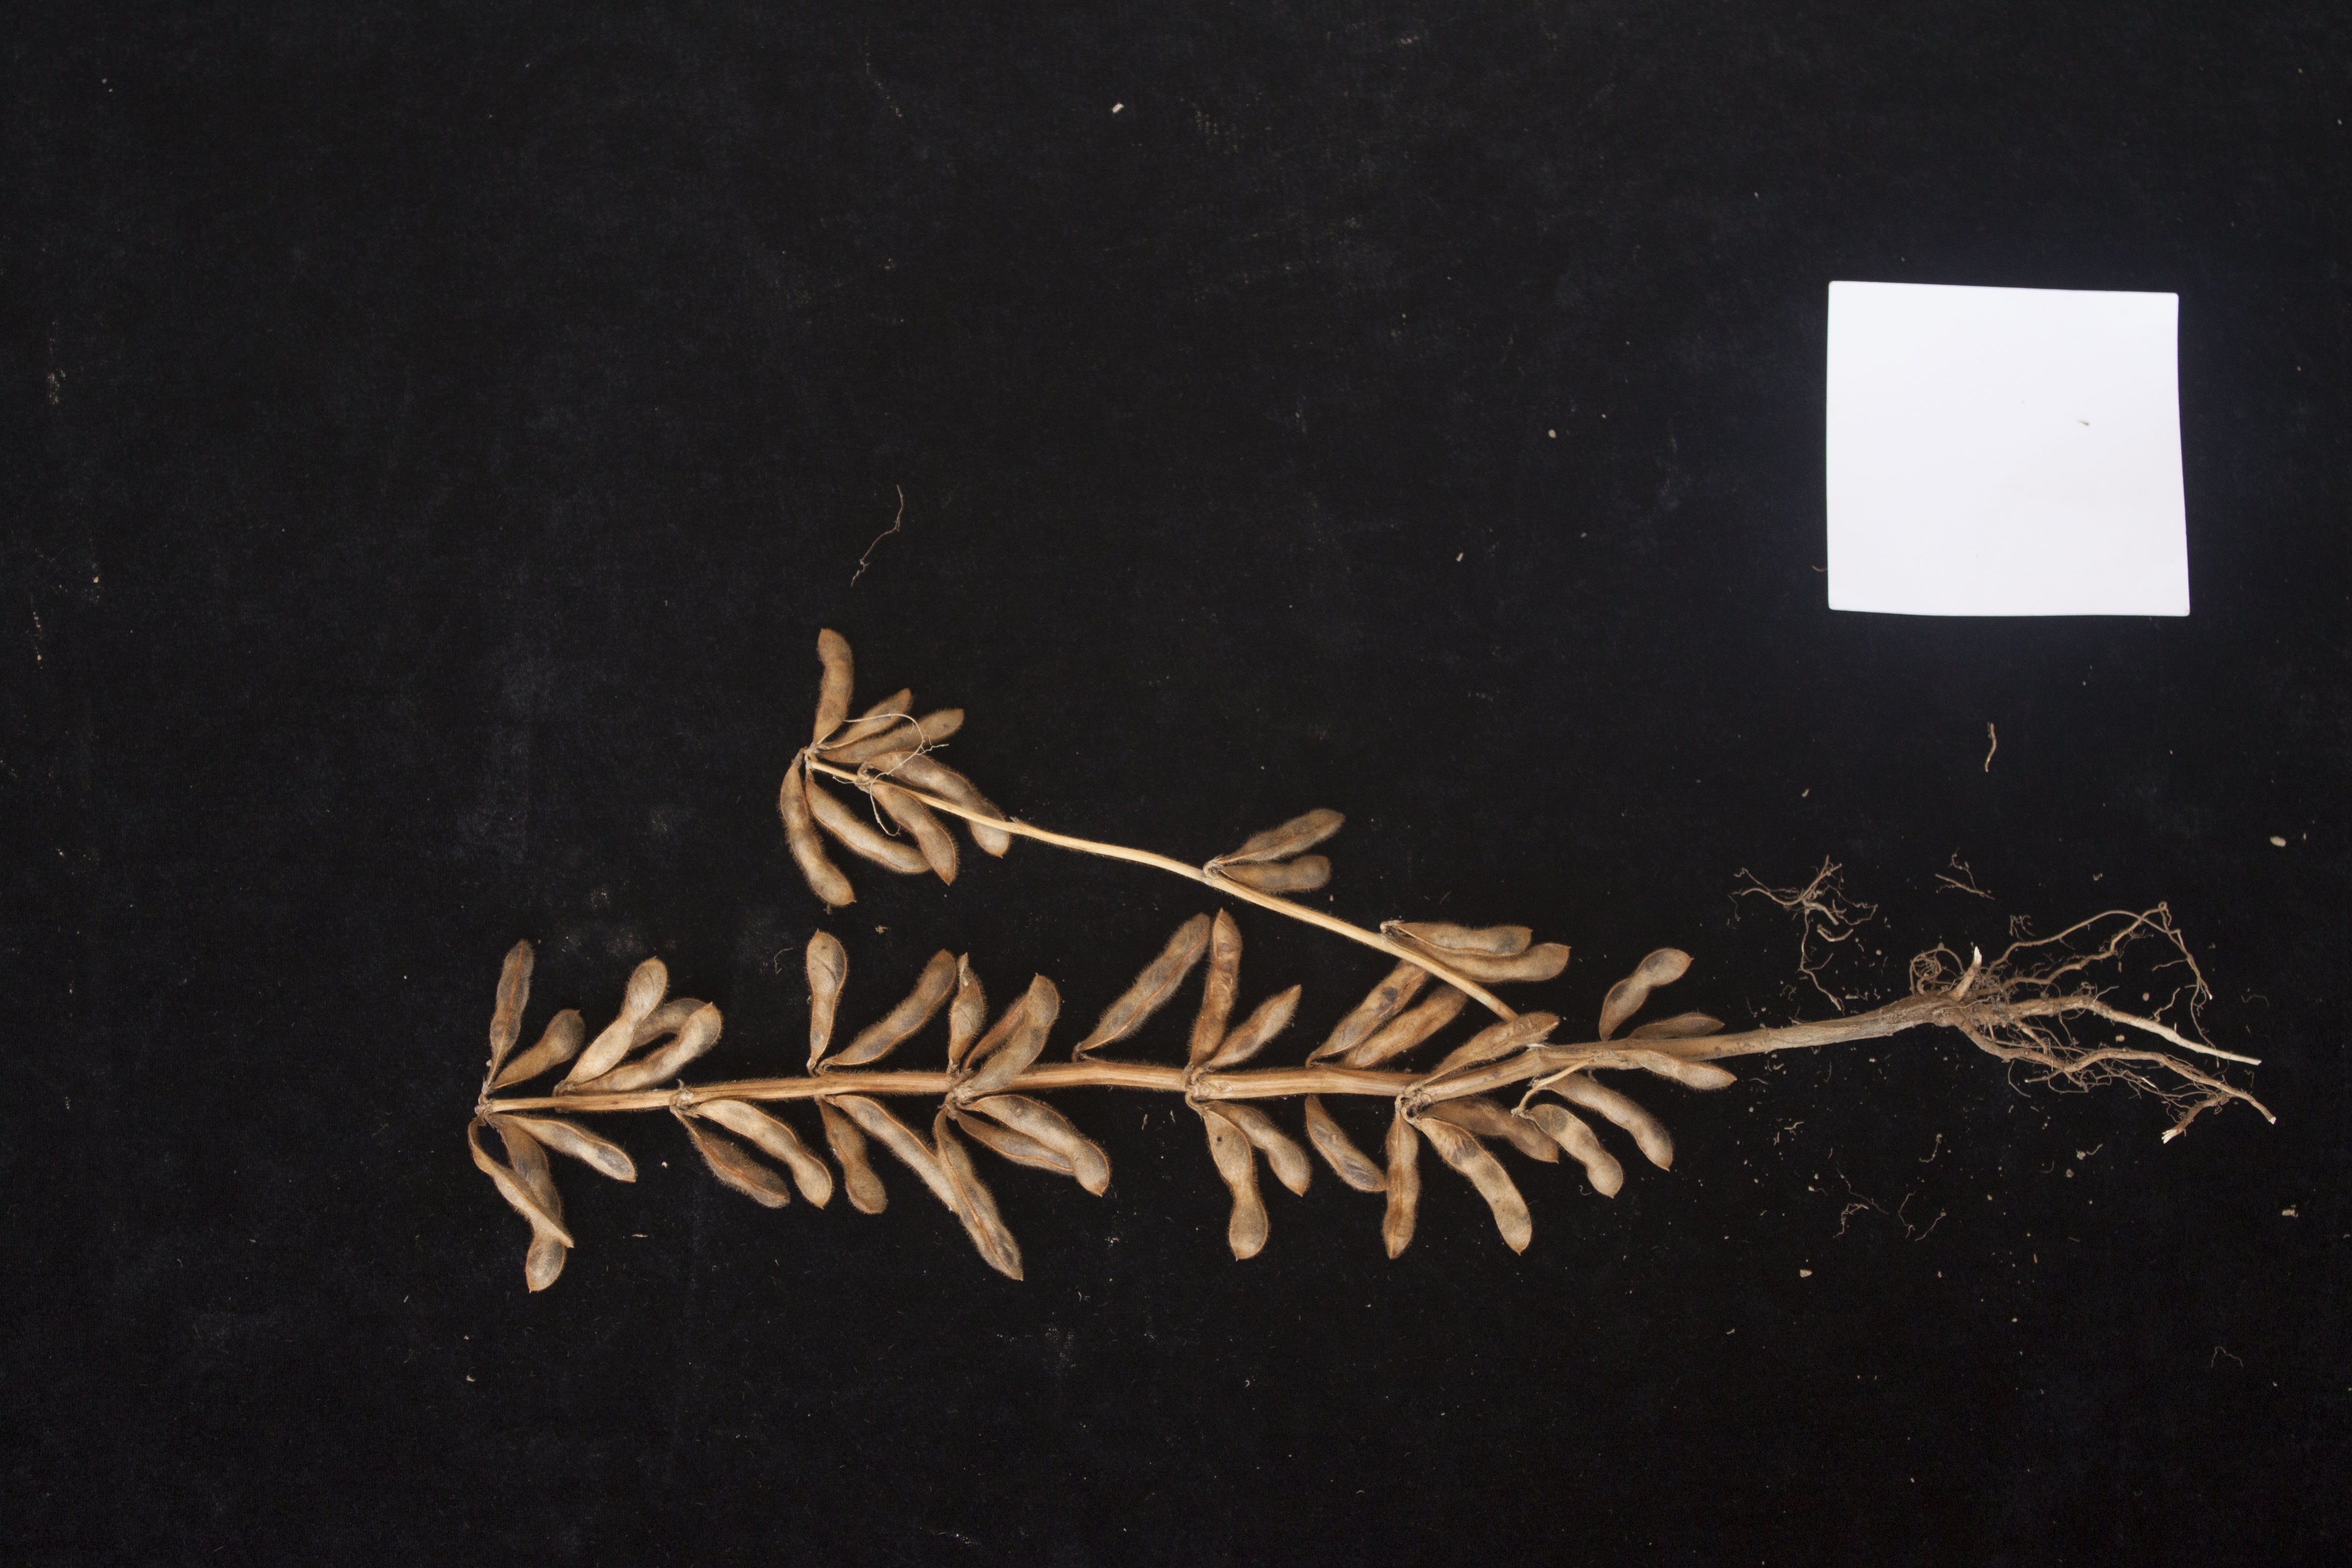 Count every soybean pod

48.